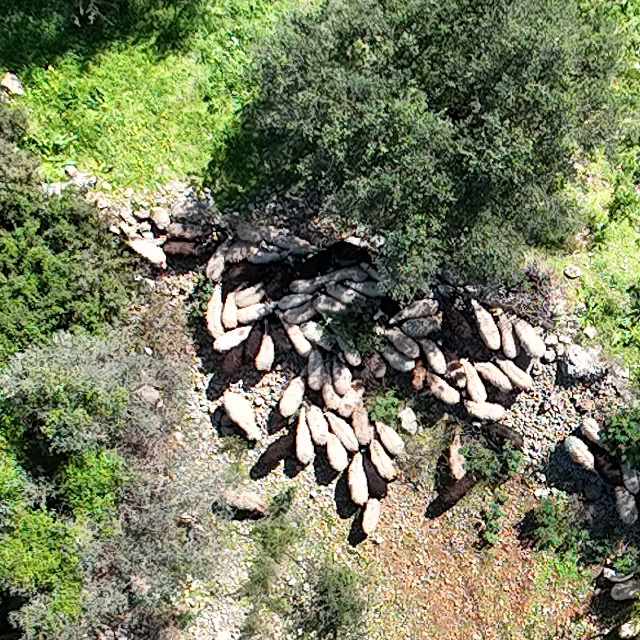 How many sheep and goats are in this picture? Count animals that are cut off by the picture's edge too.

71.